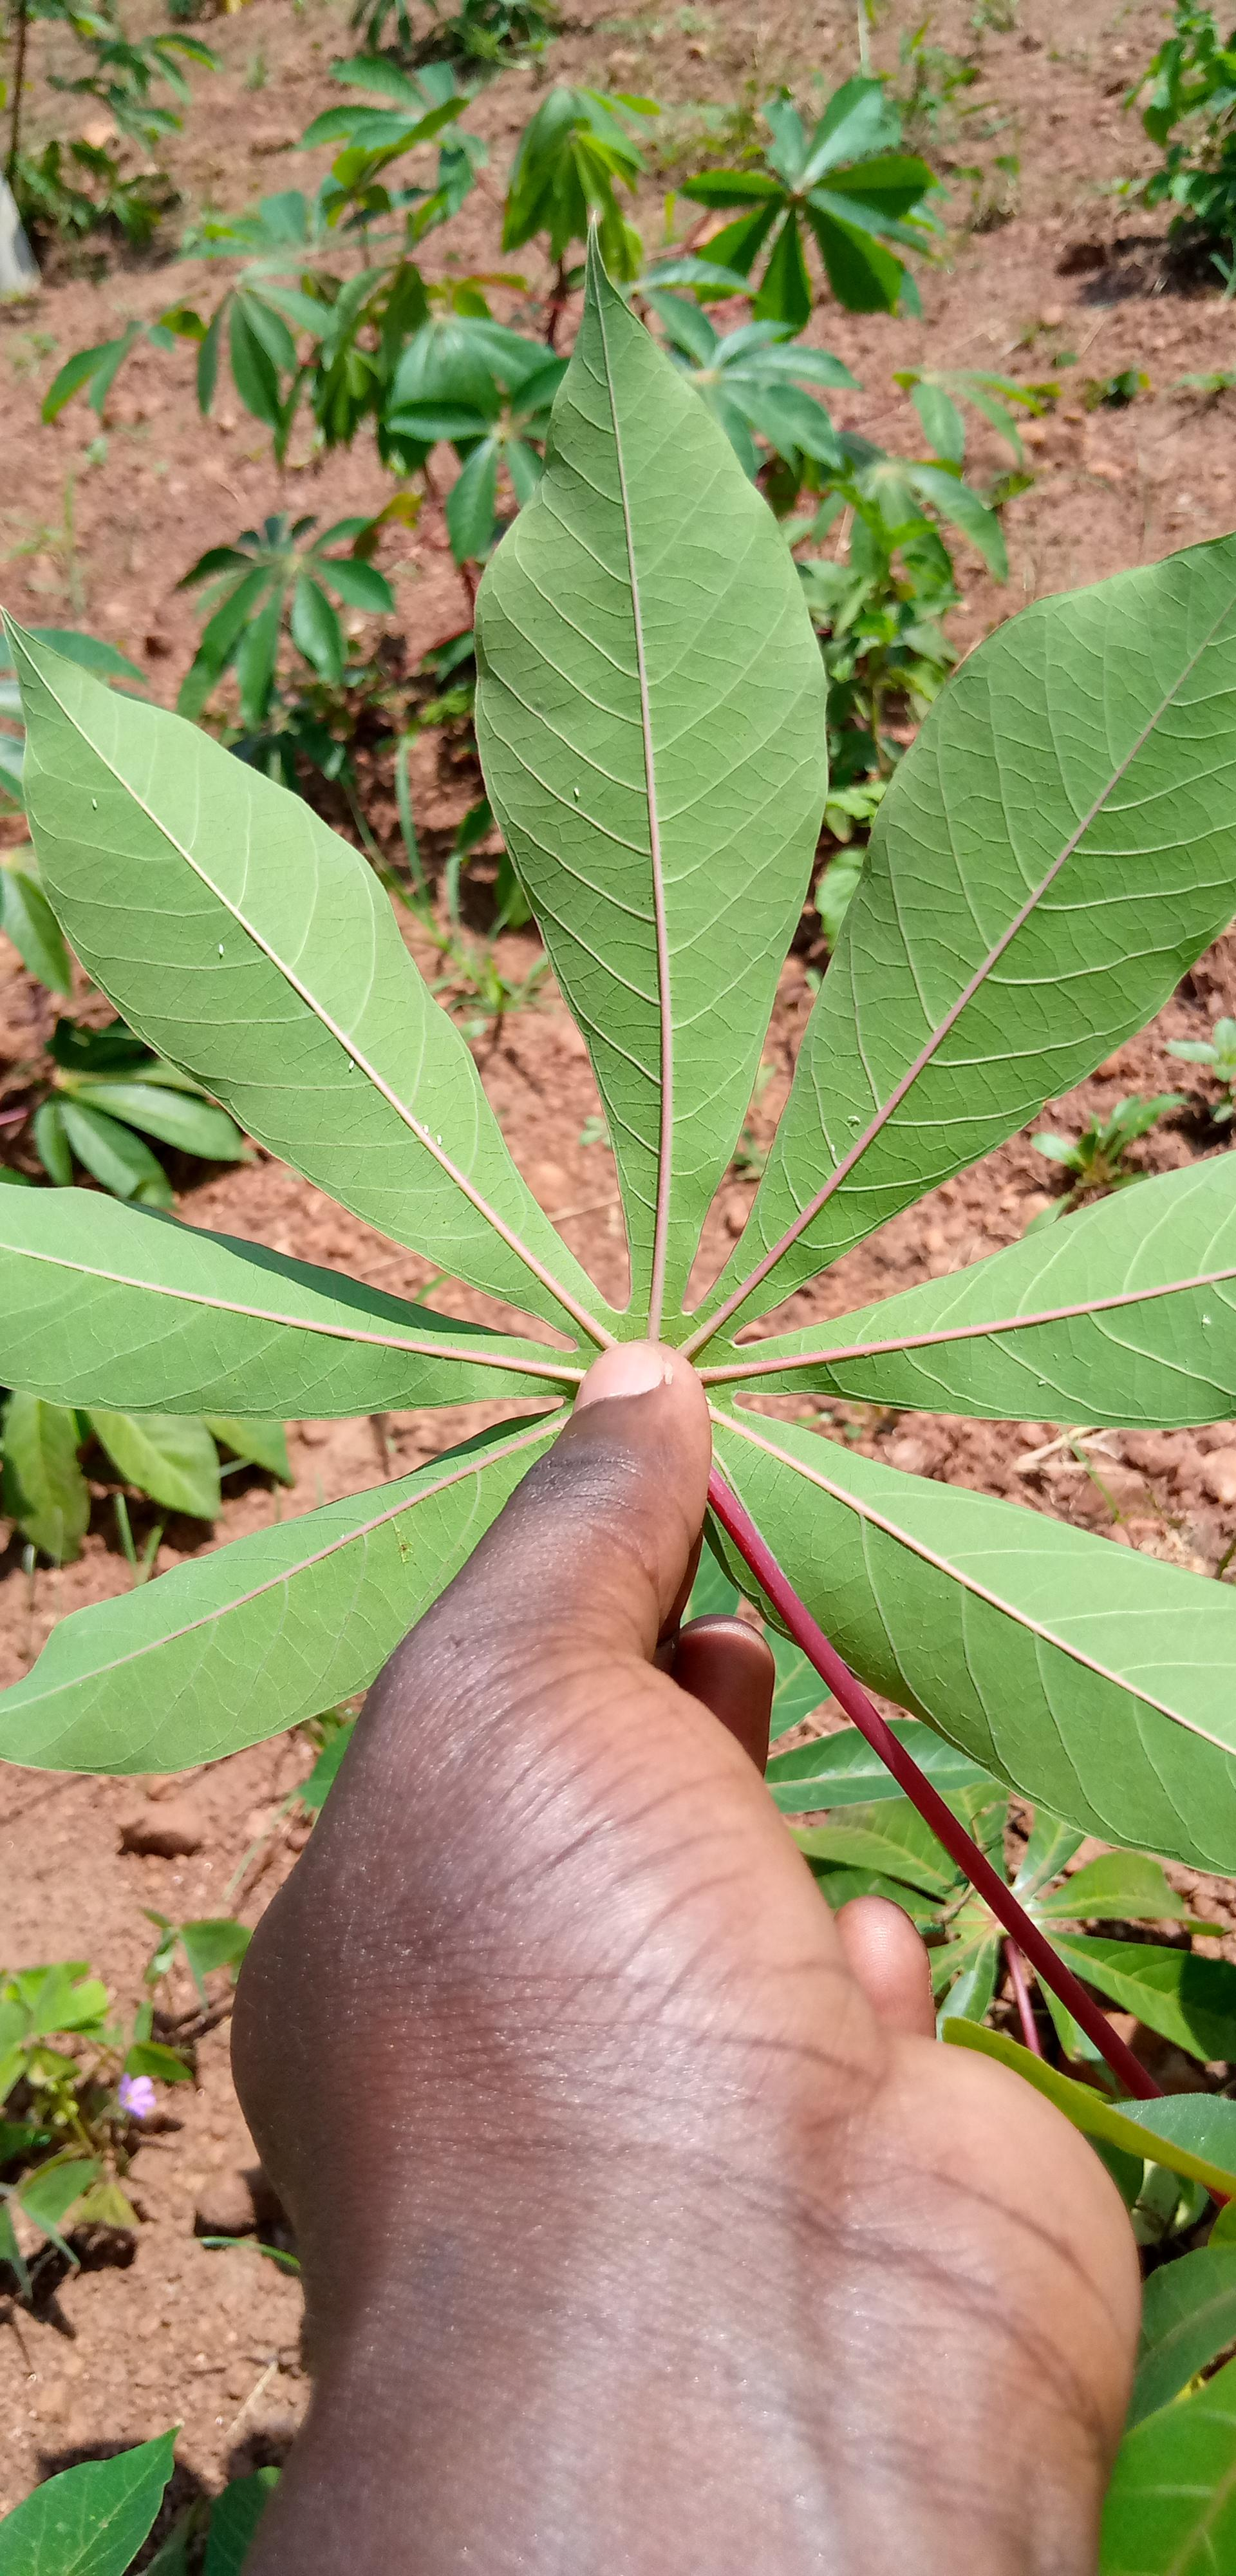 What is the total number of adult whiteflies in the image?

10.